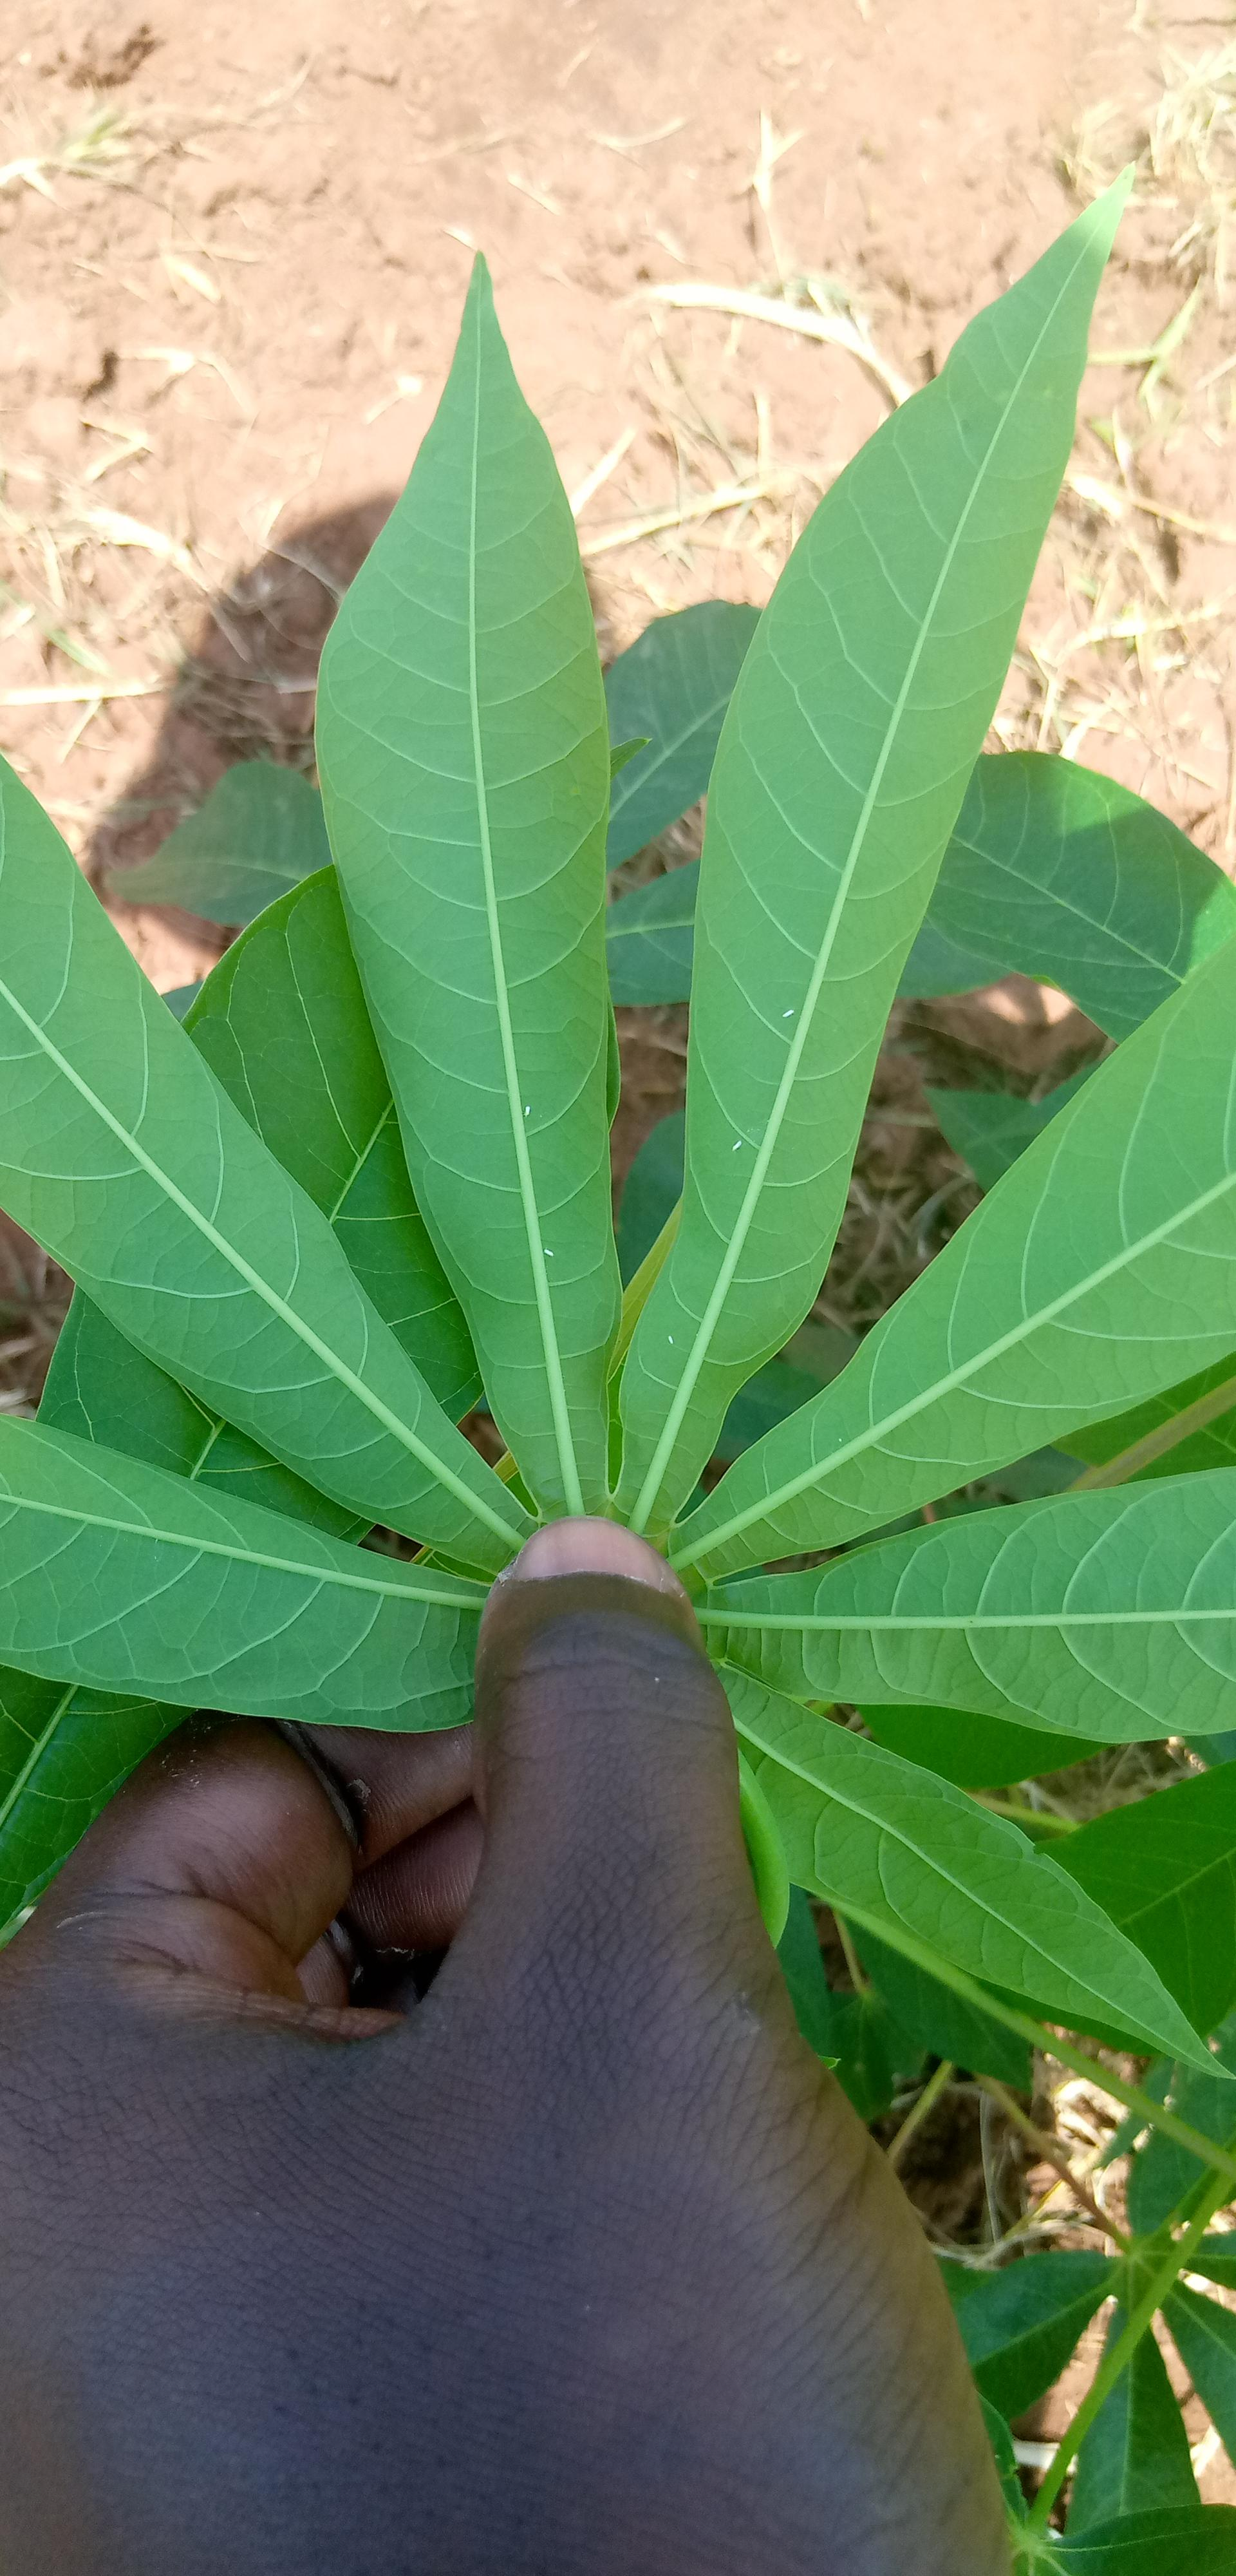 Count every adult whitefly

5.